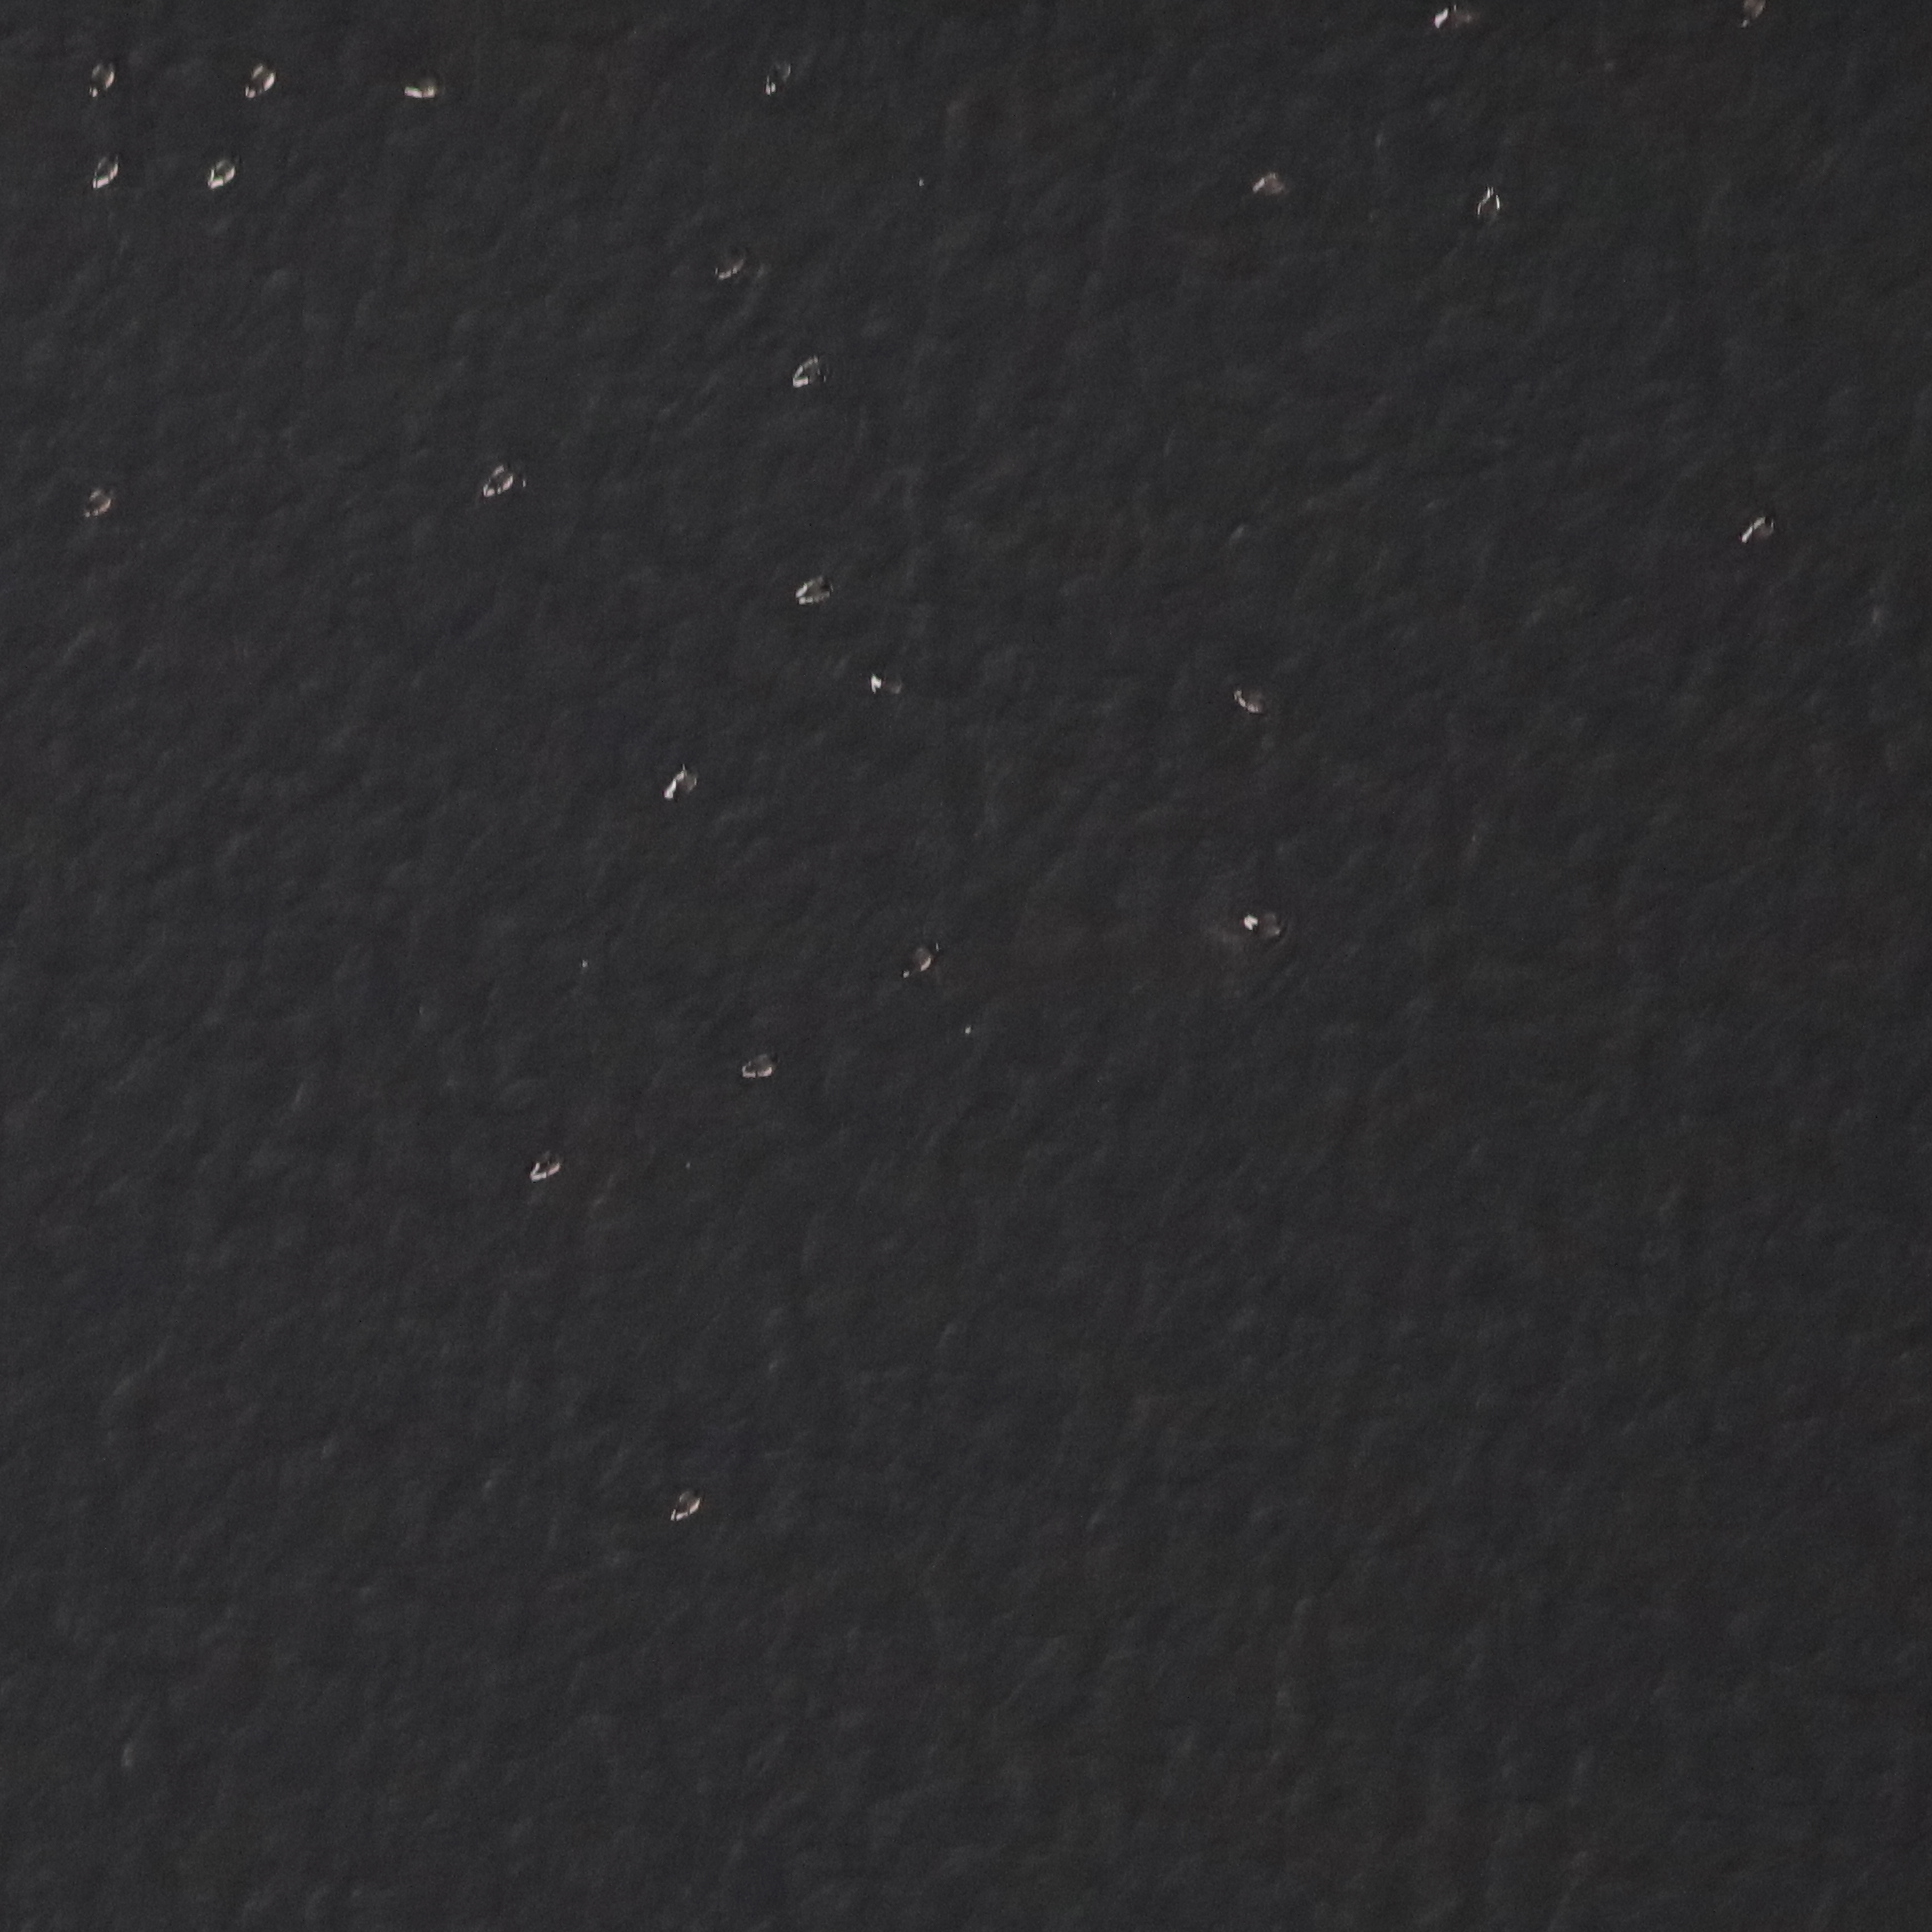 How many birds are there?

24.